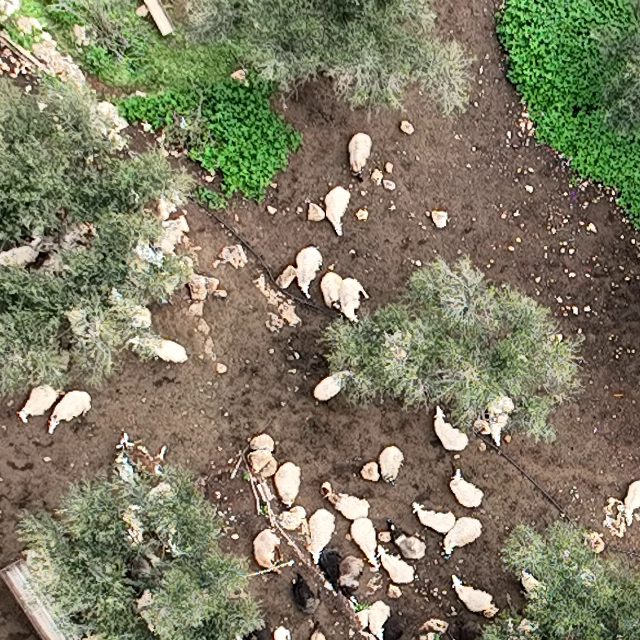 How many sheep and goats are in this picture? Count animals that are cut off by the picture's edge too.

45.